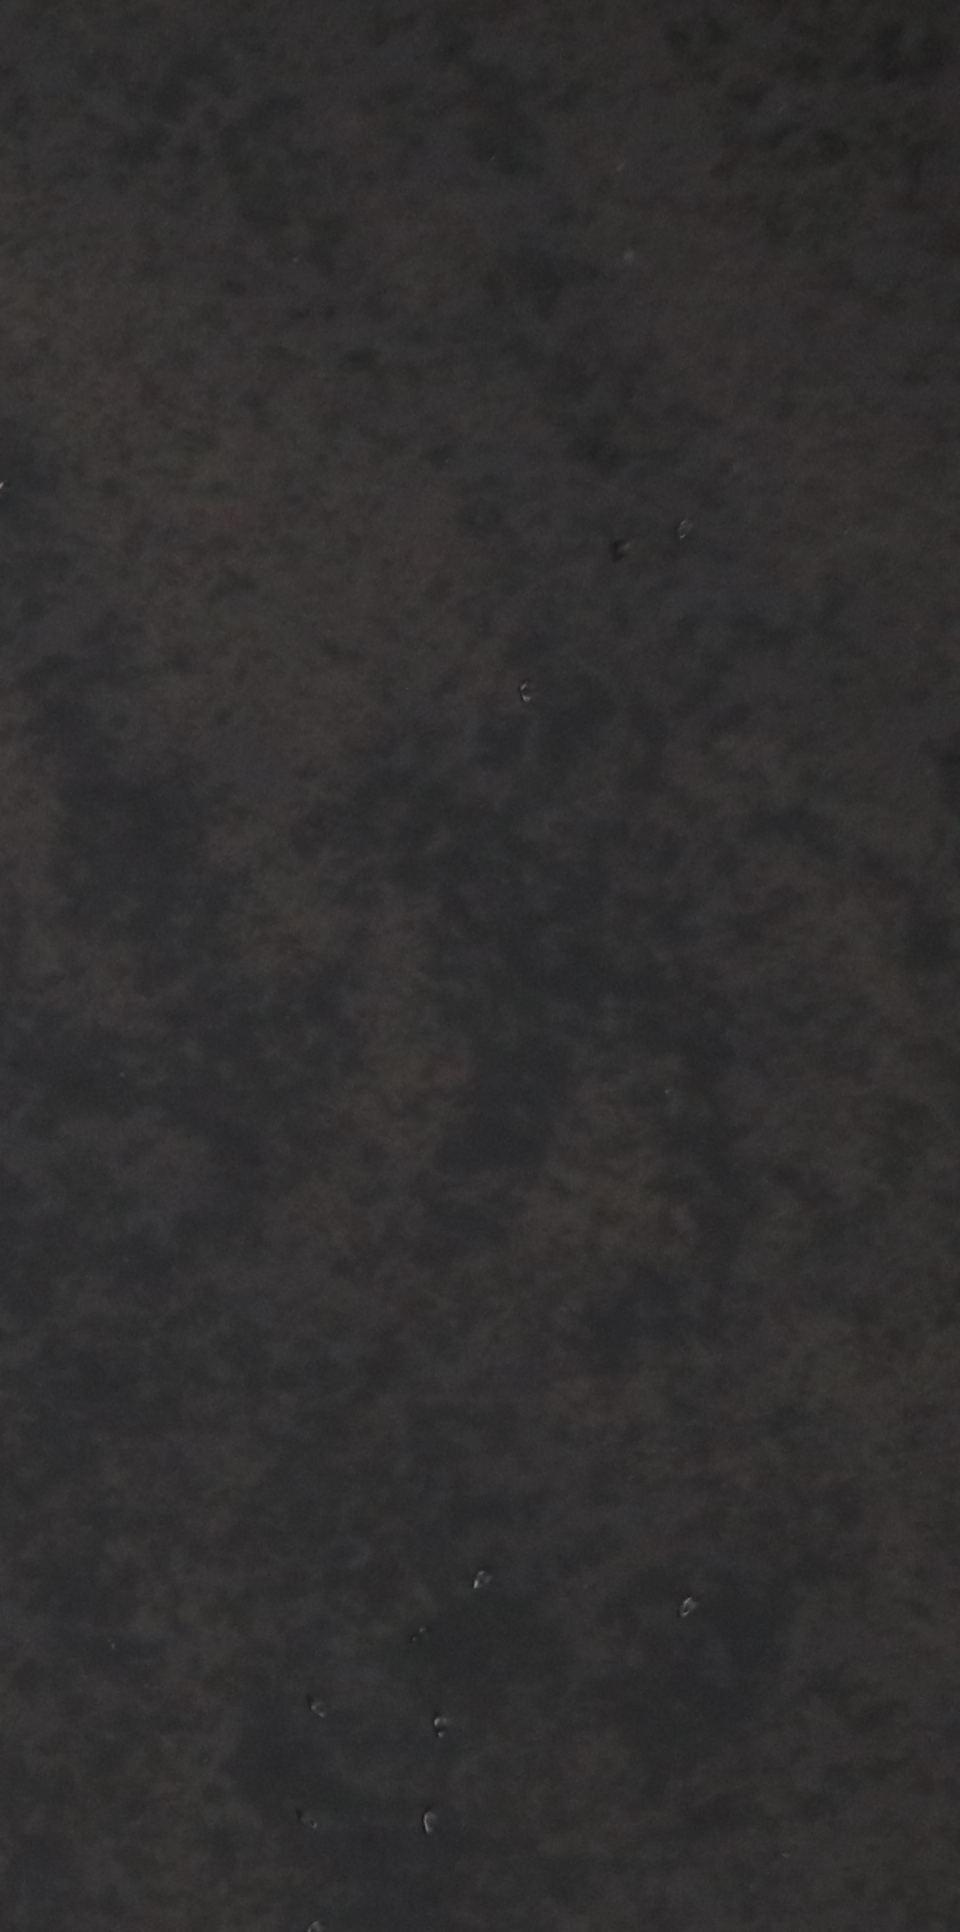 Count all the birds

11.